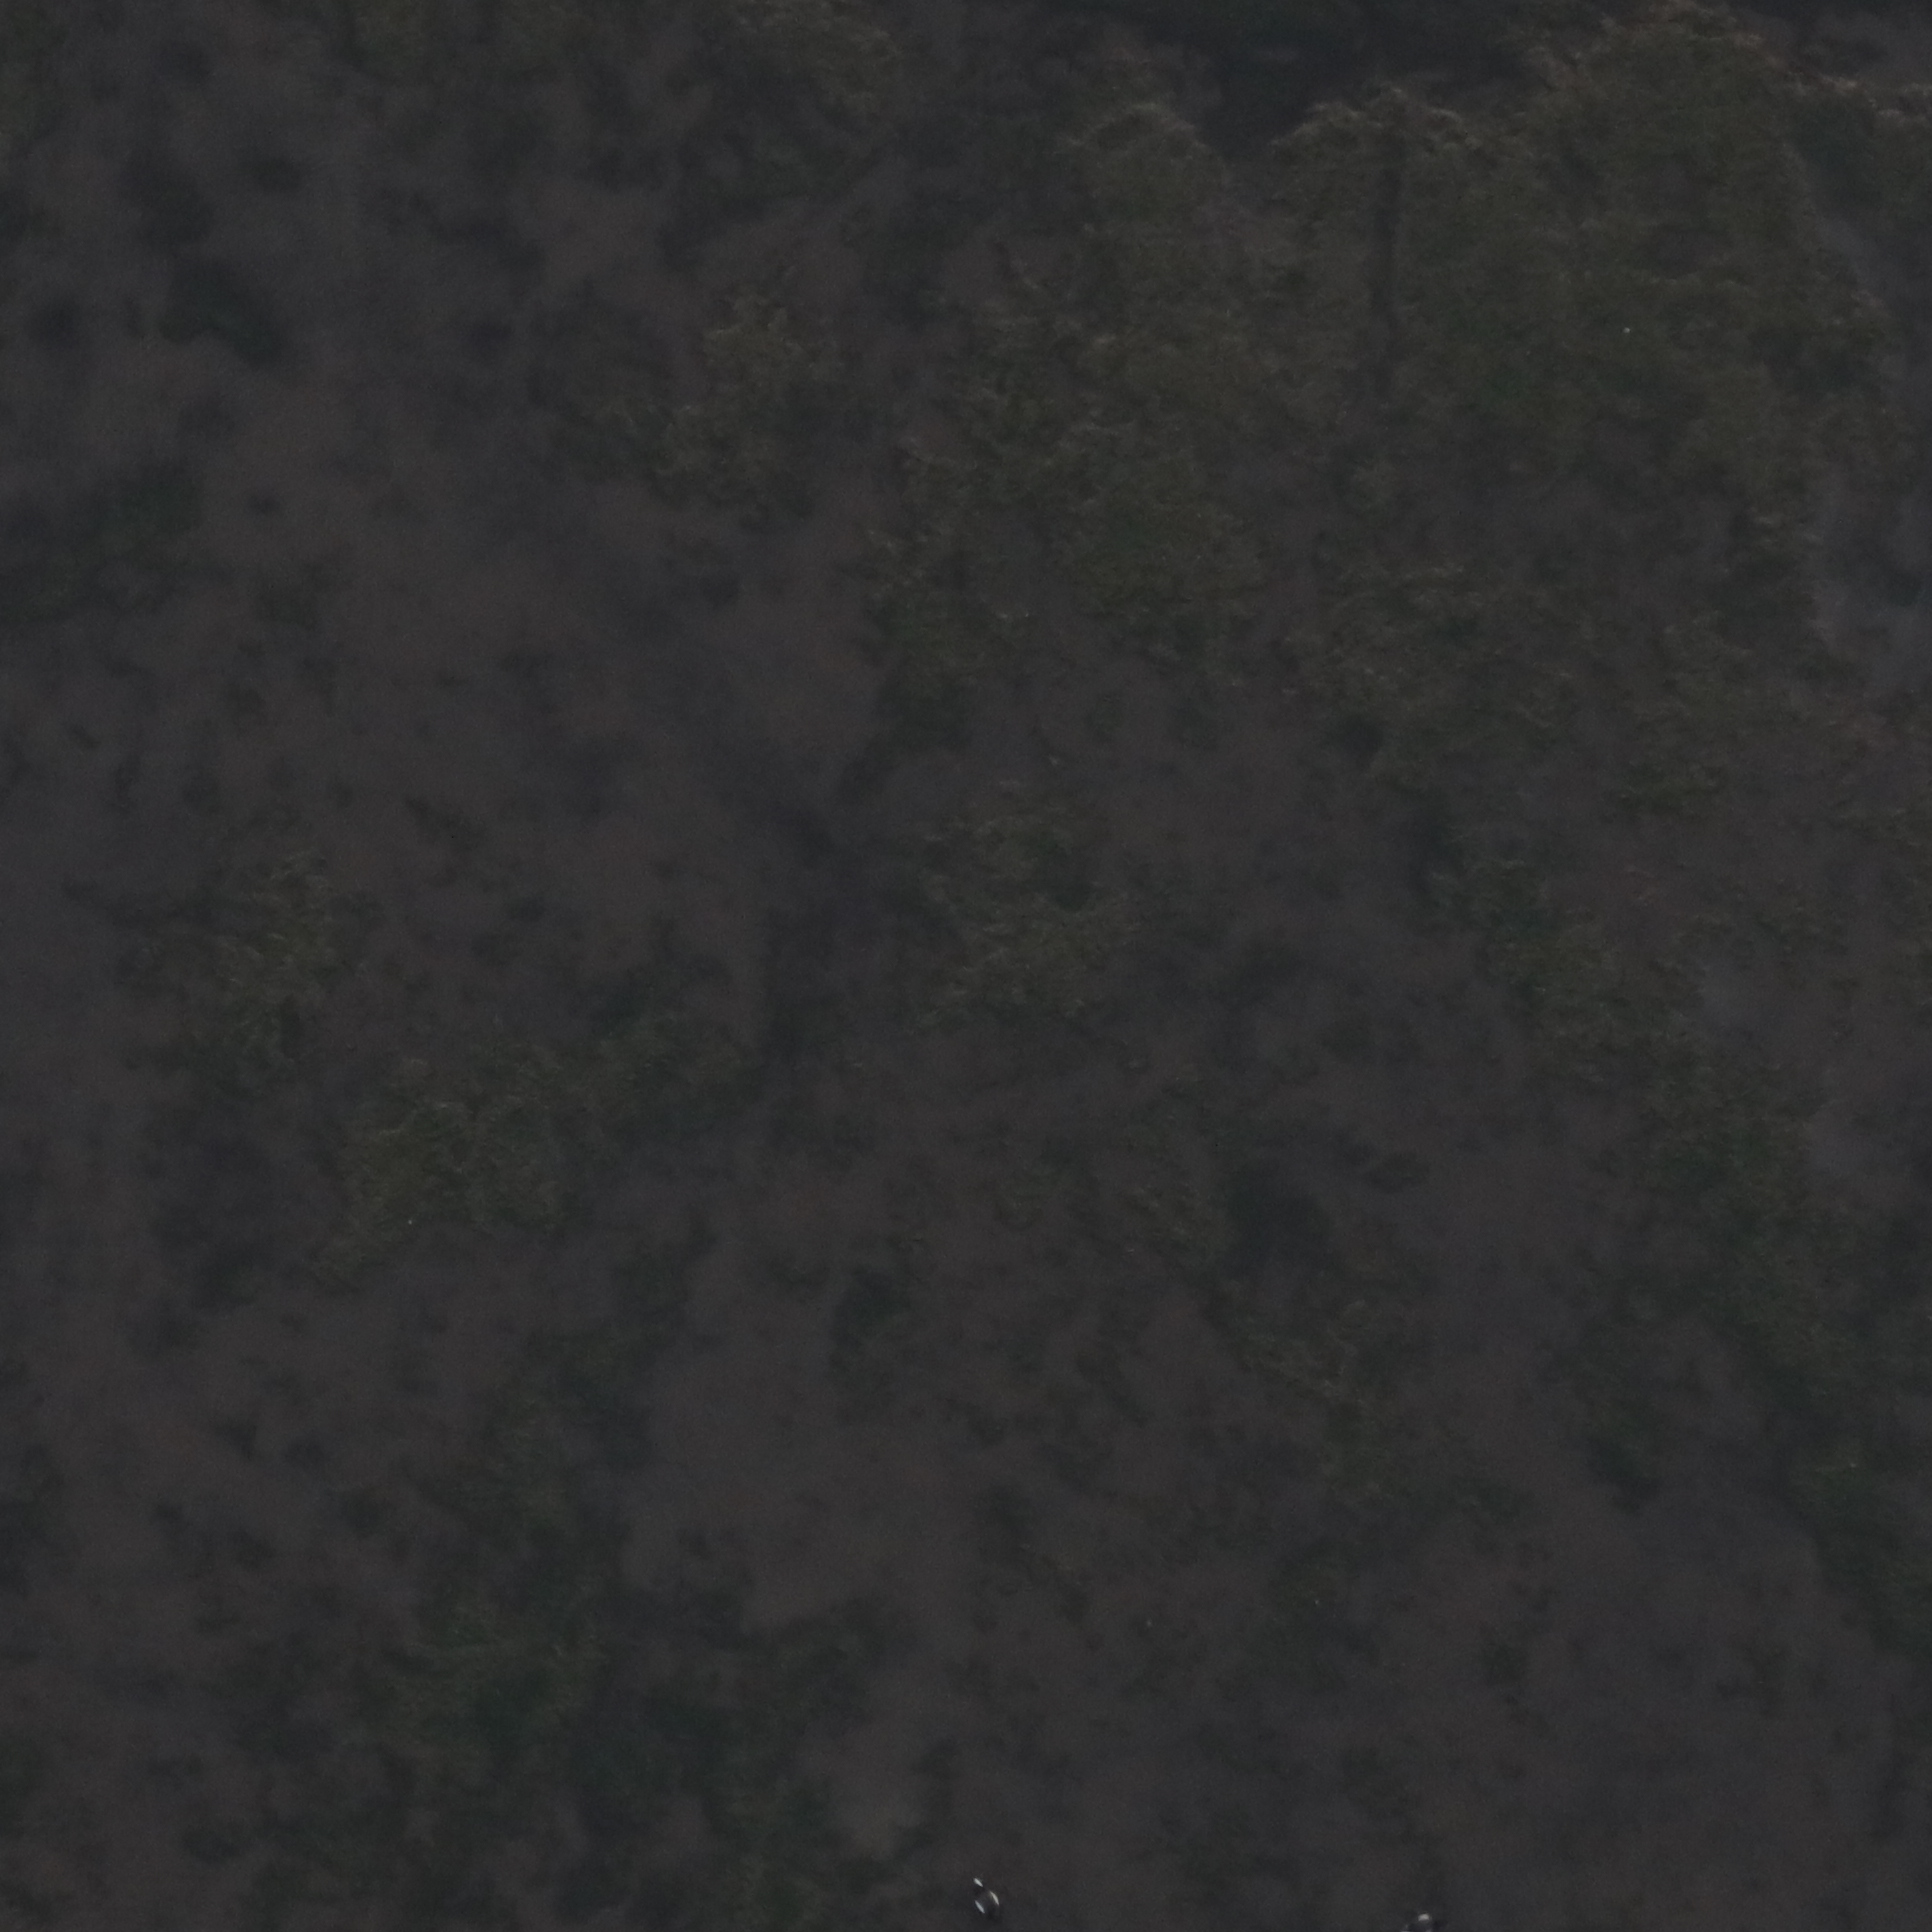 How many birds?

2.